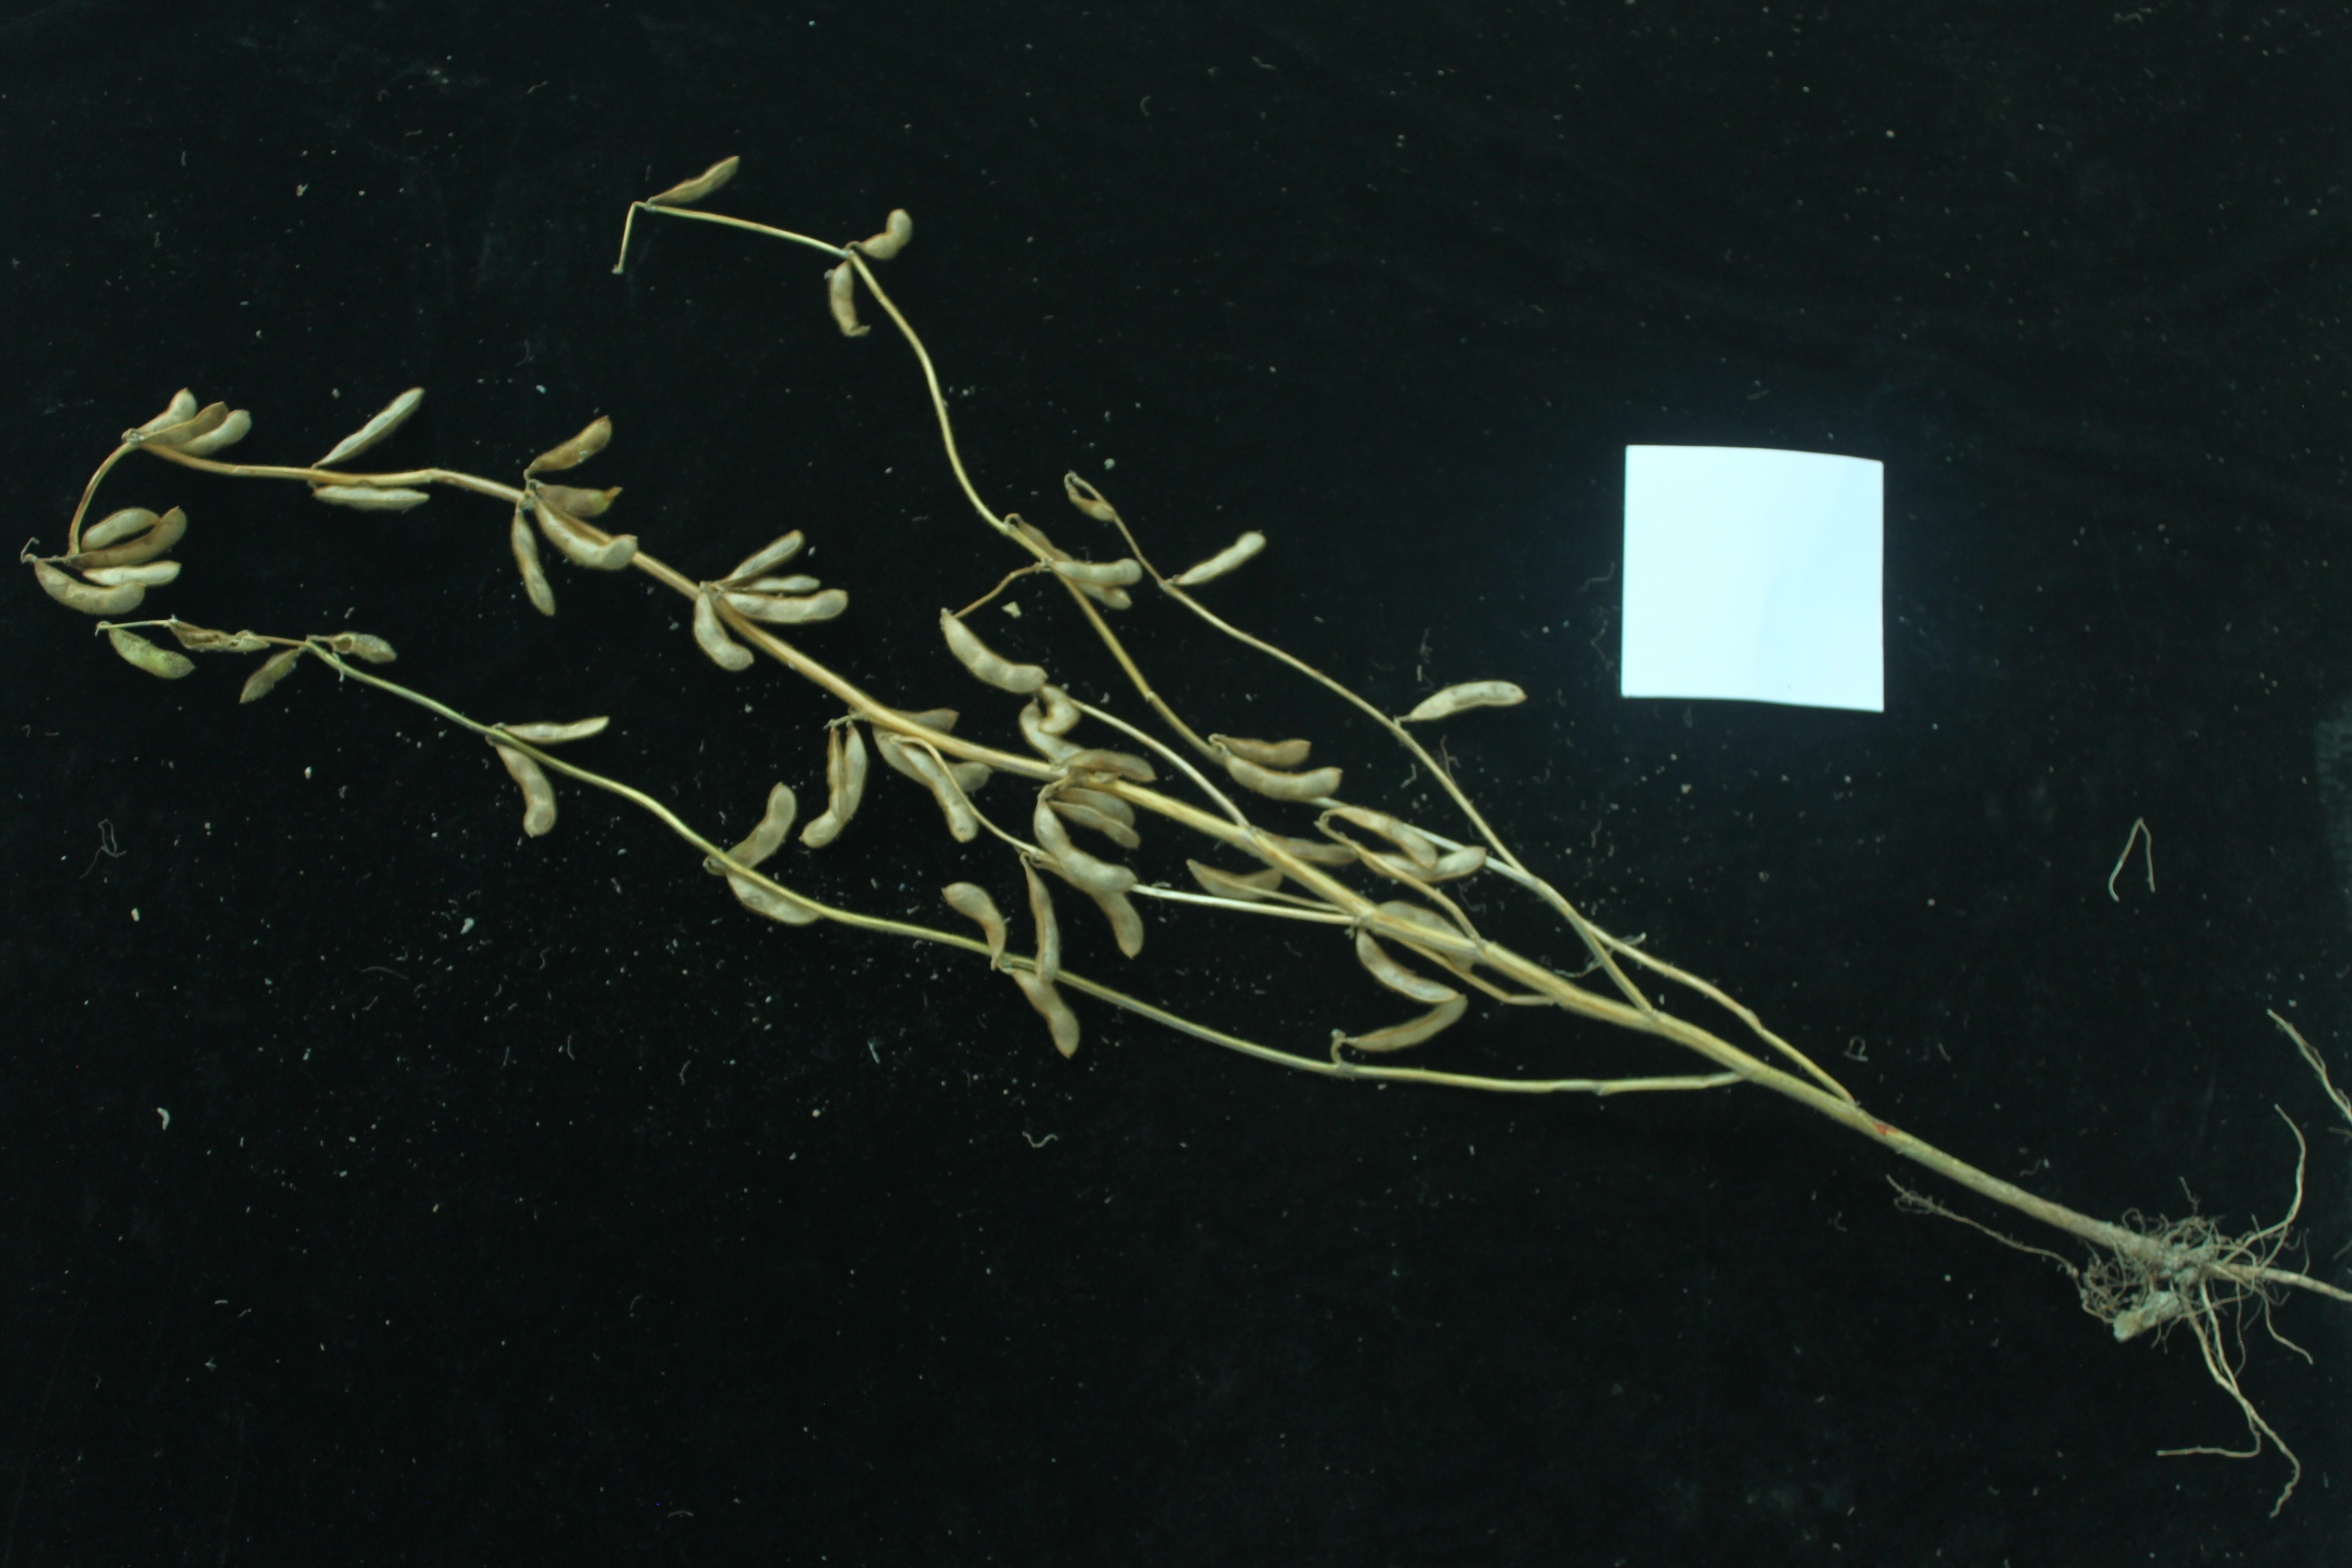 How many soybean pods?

58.